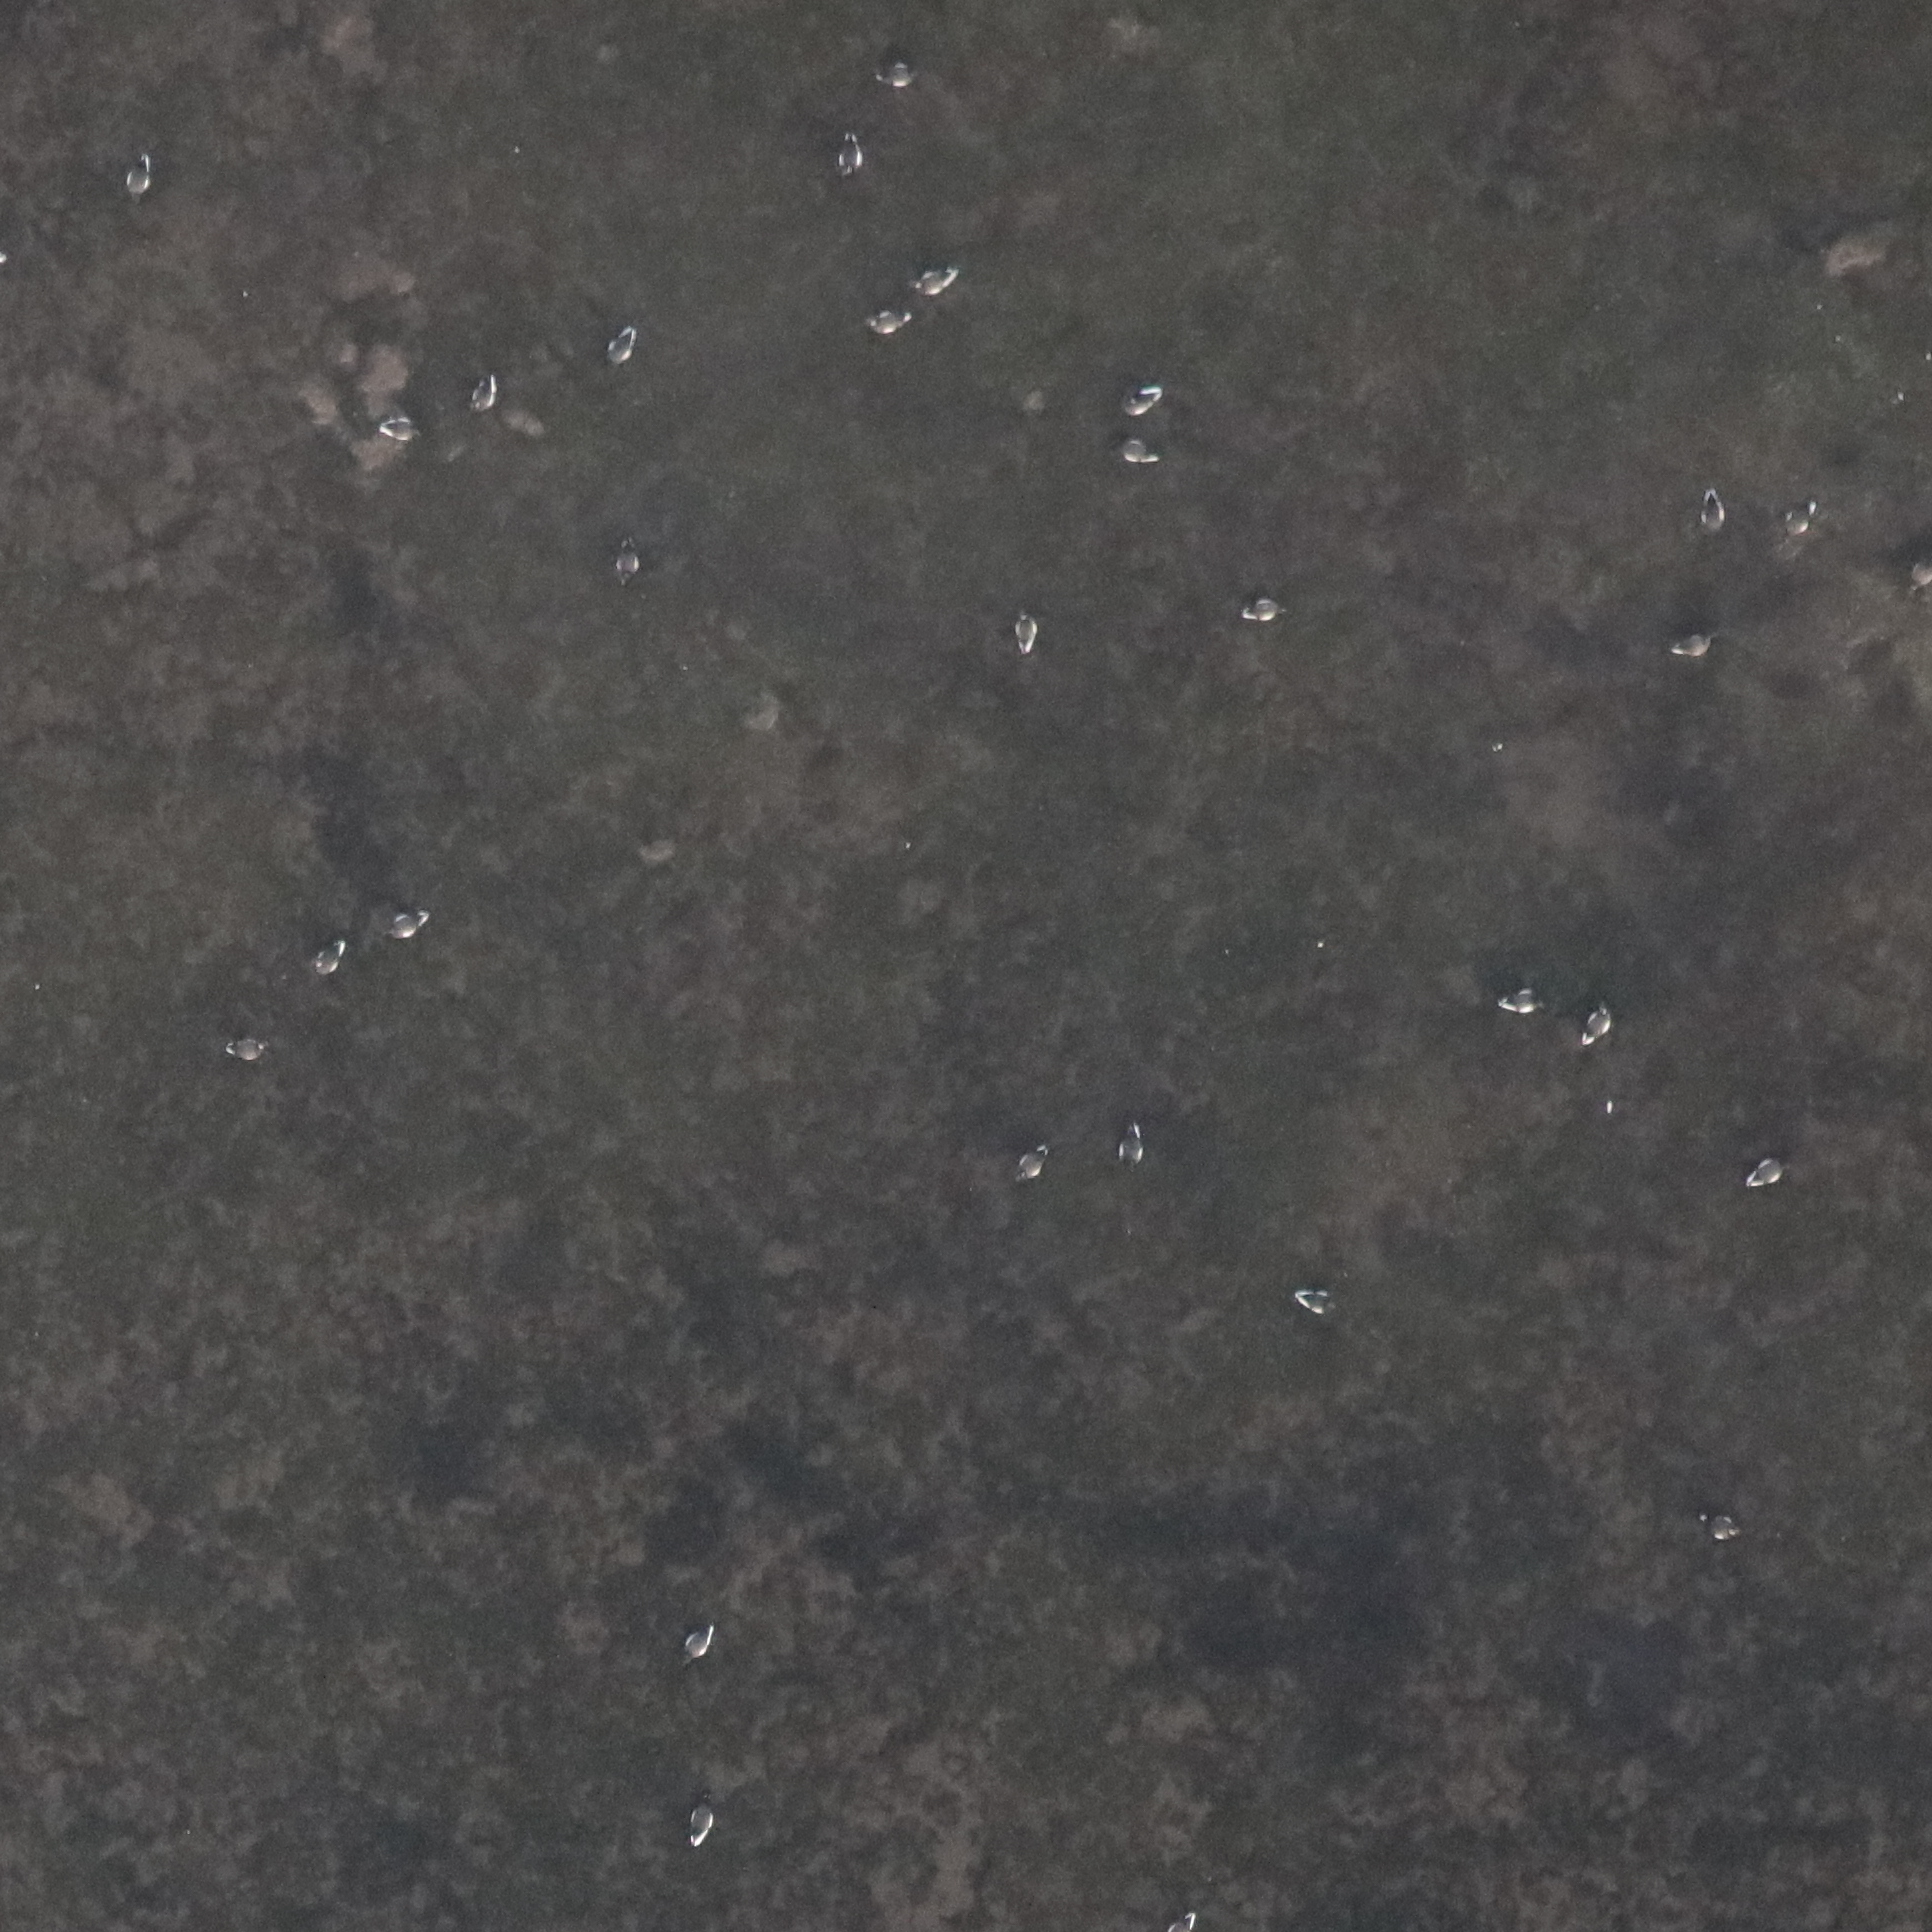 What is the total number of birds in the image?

29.